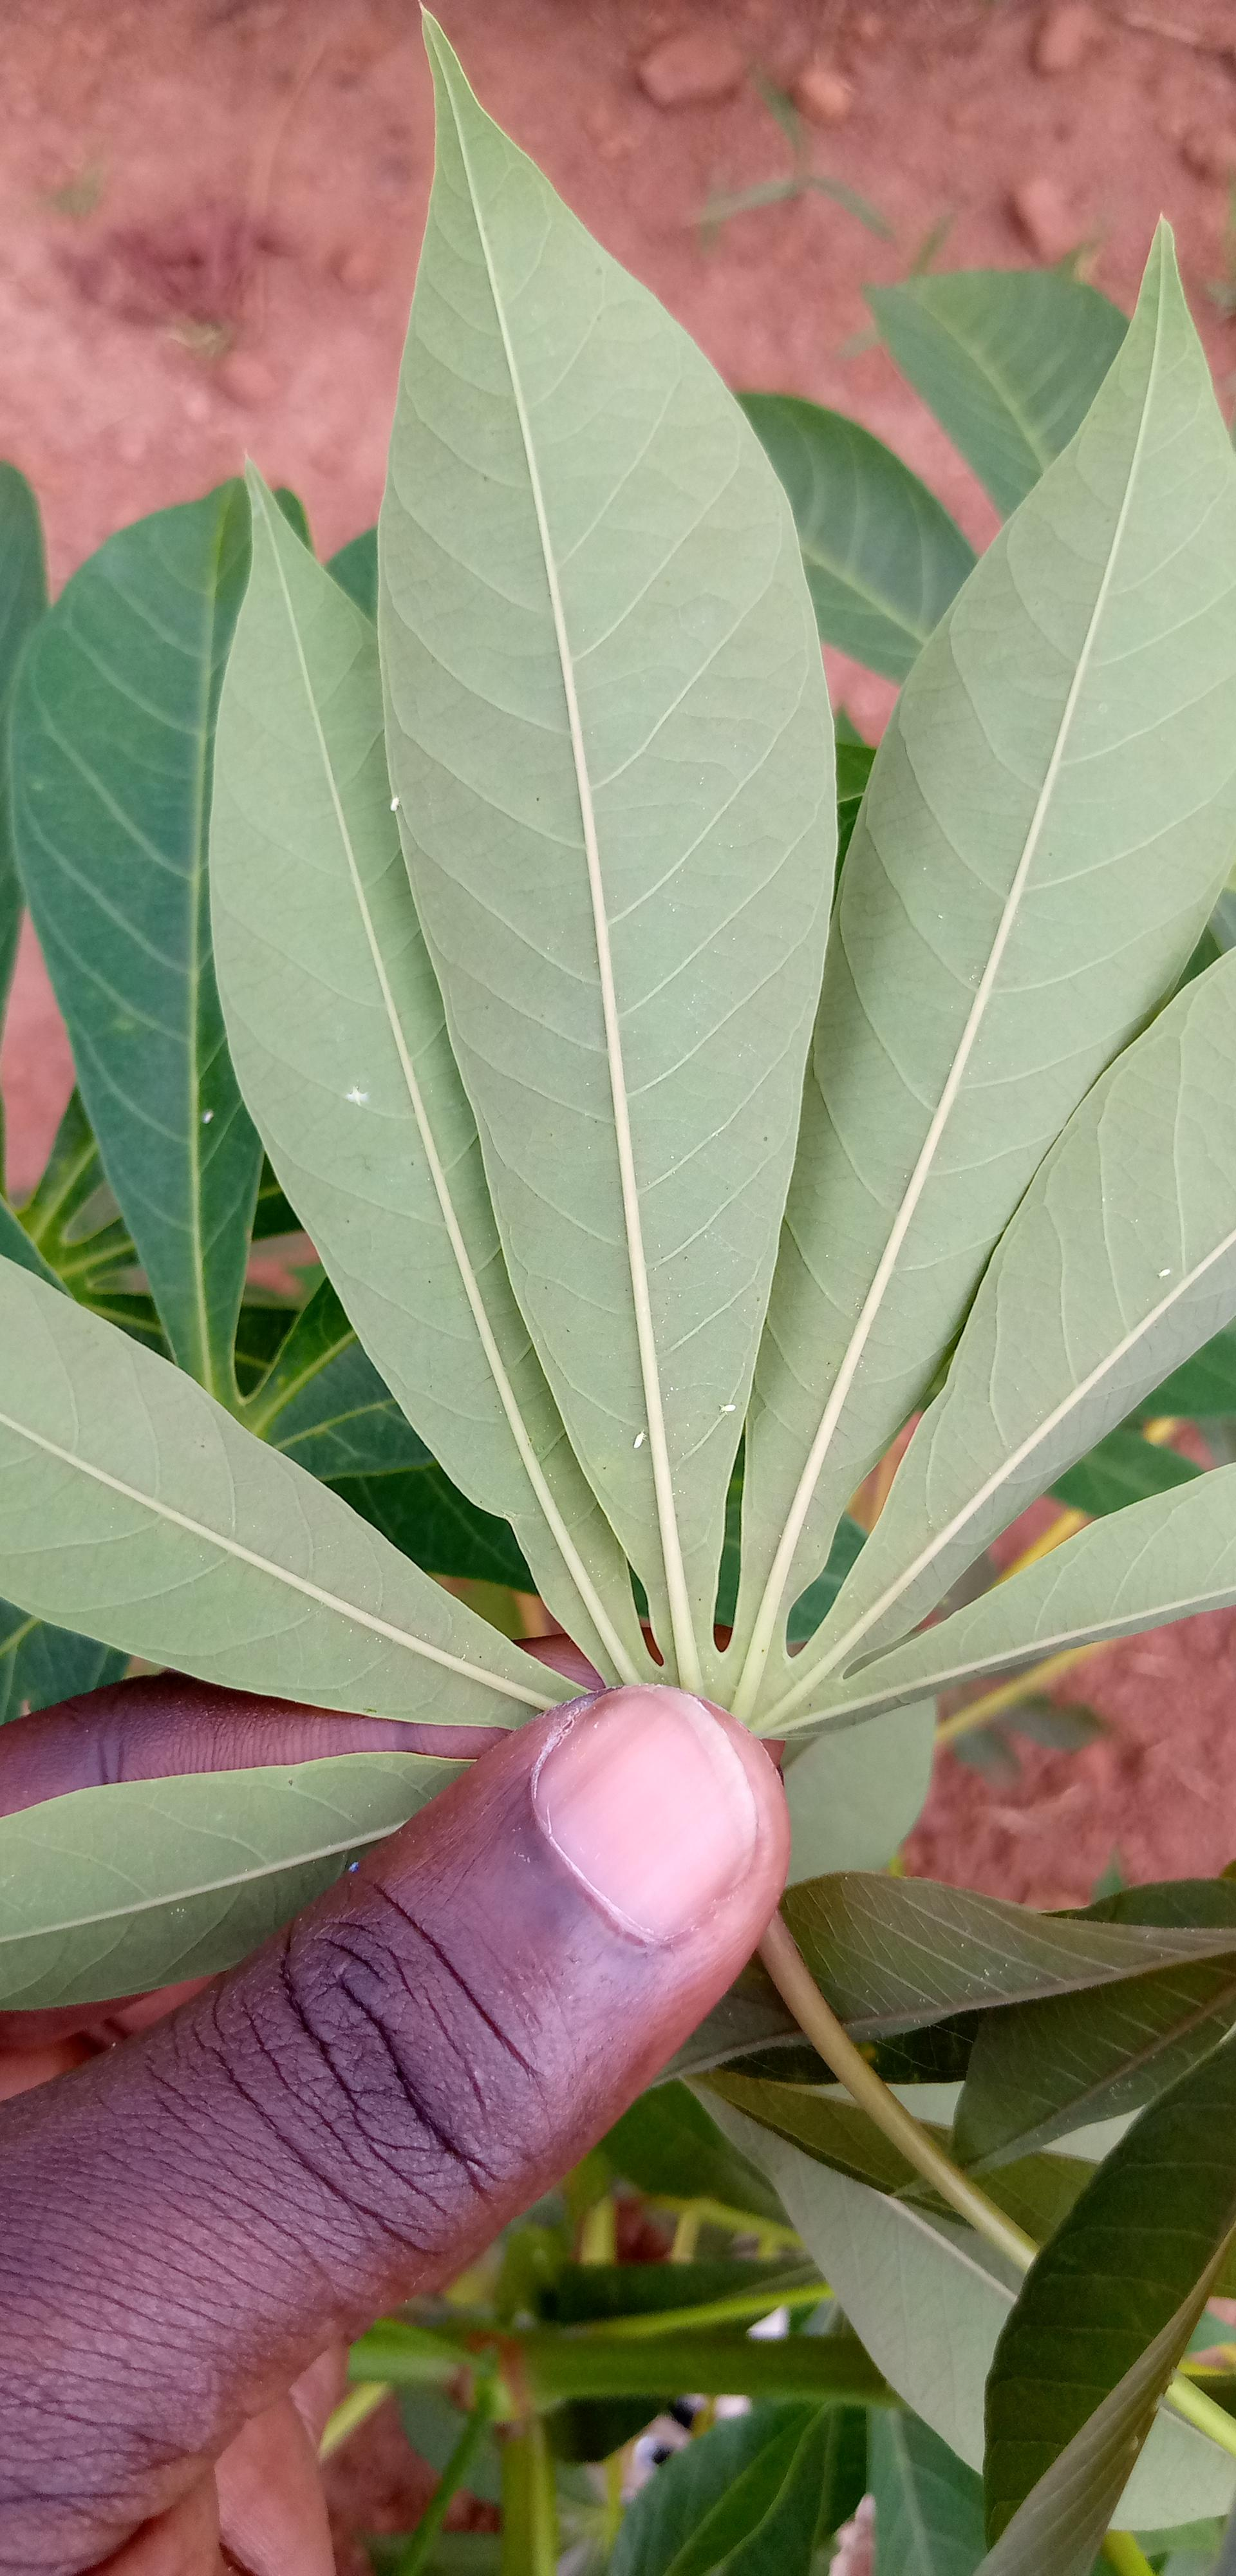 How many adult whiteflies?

5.